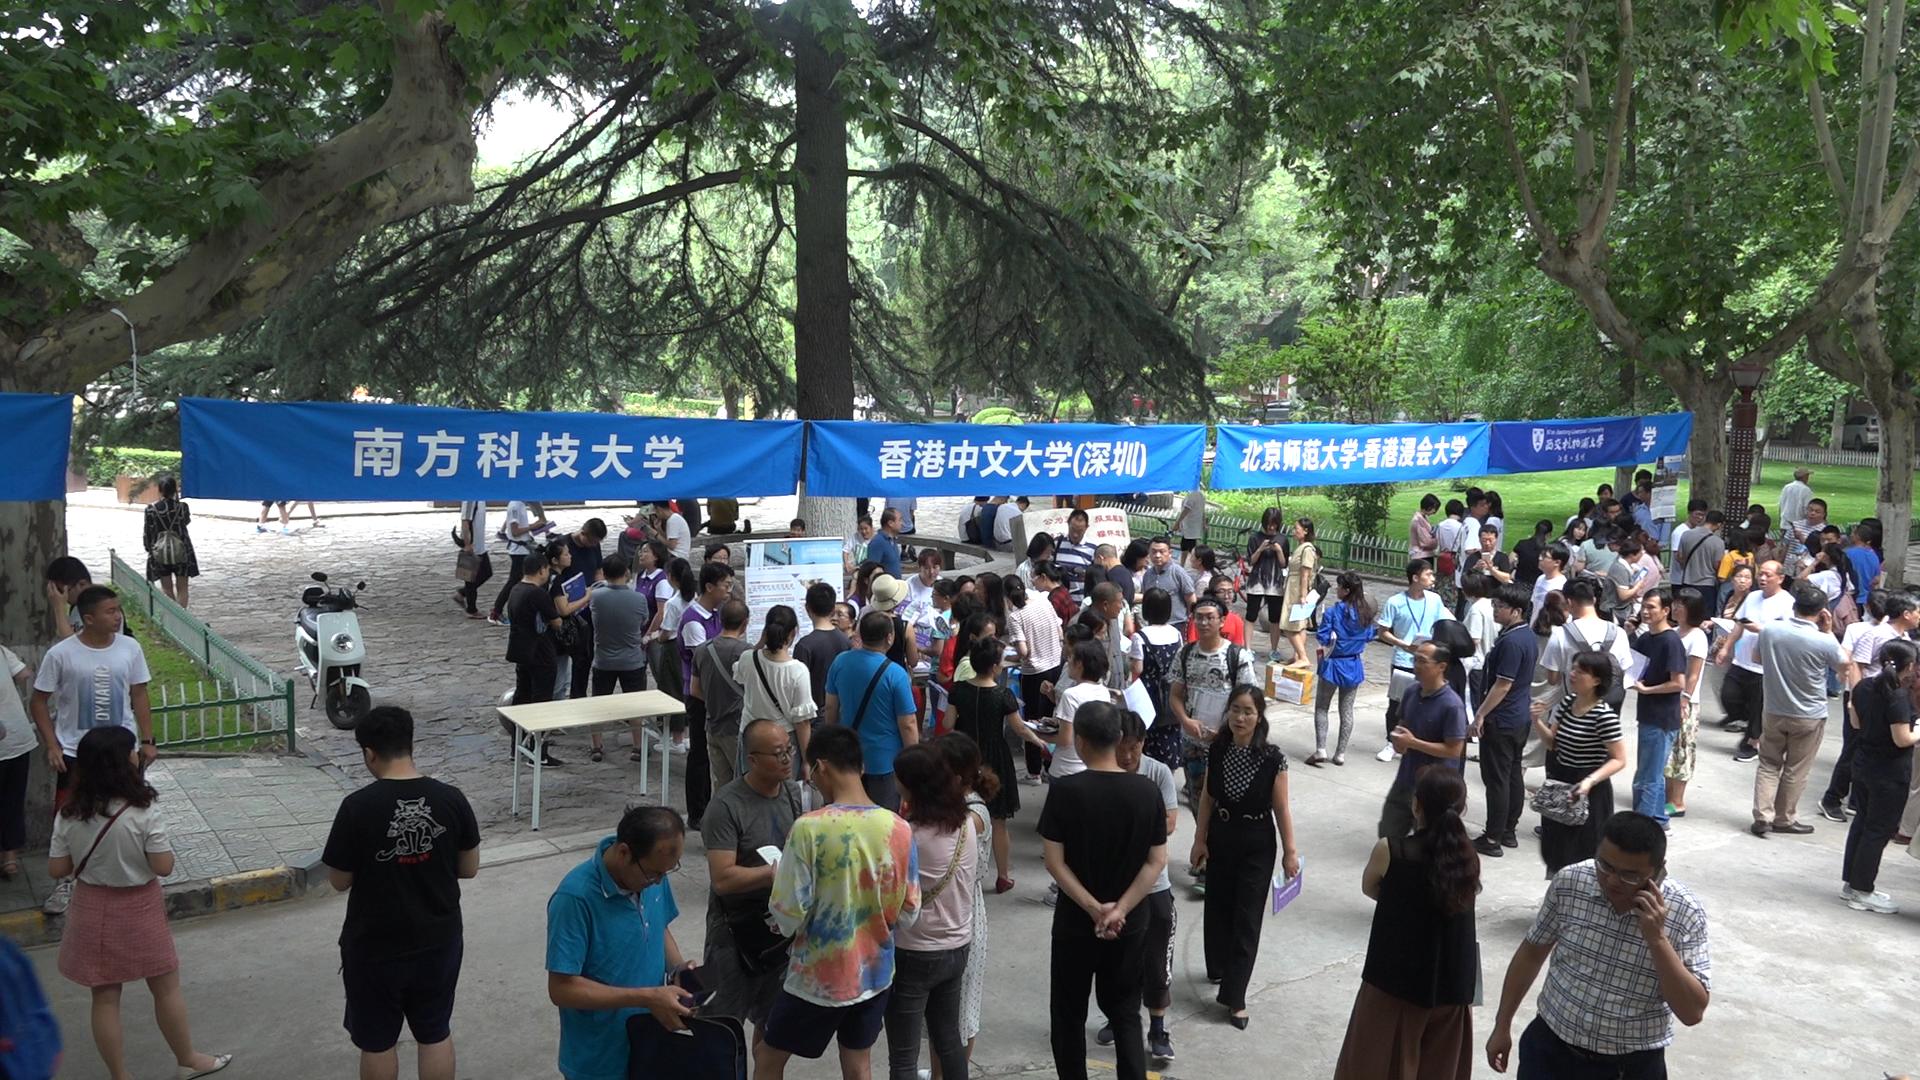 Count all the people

112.